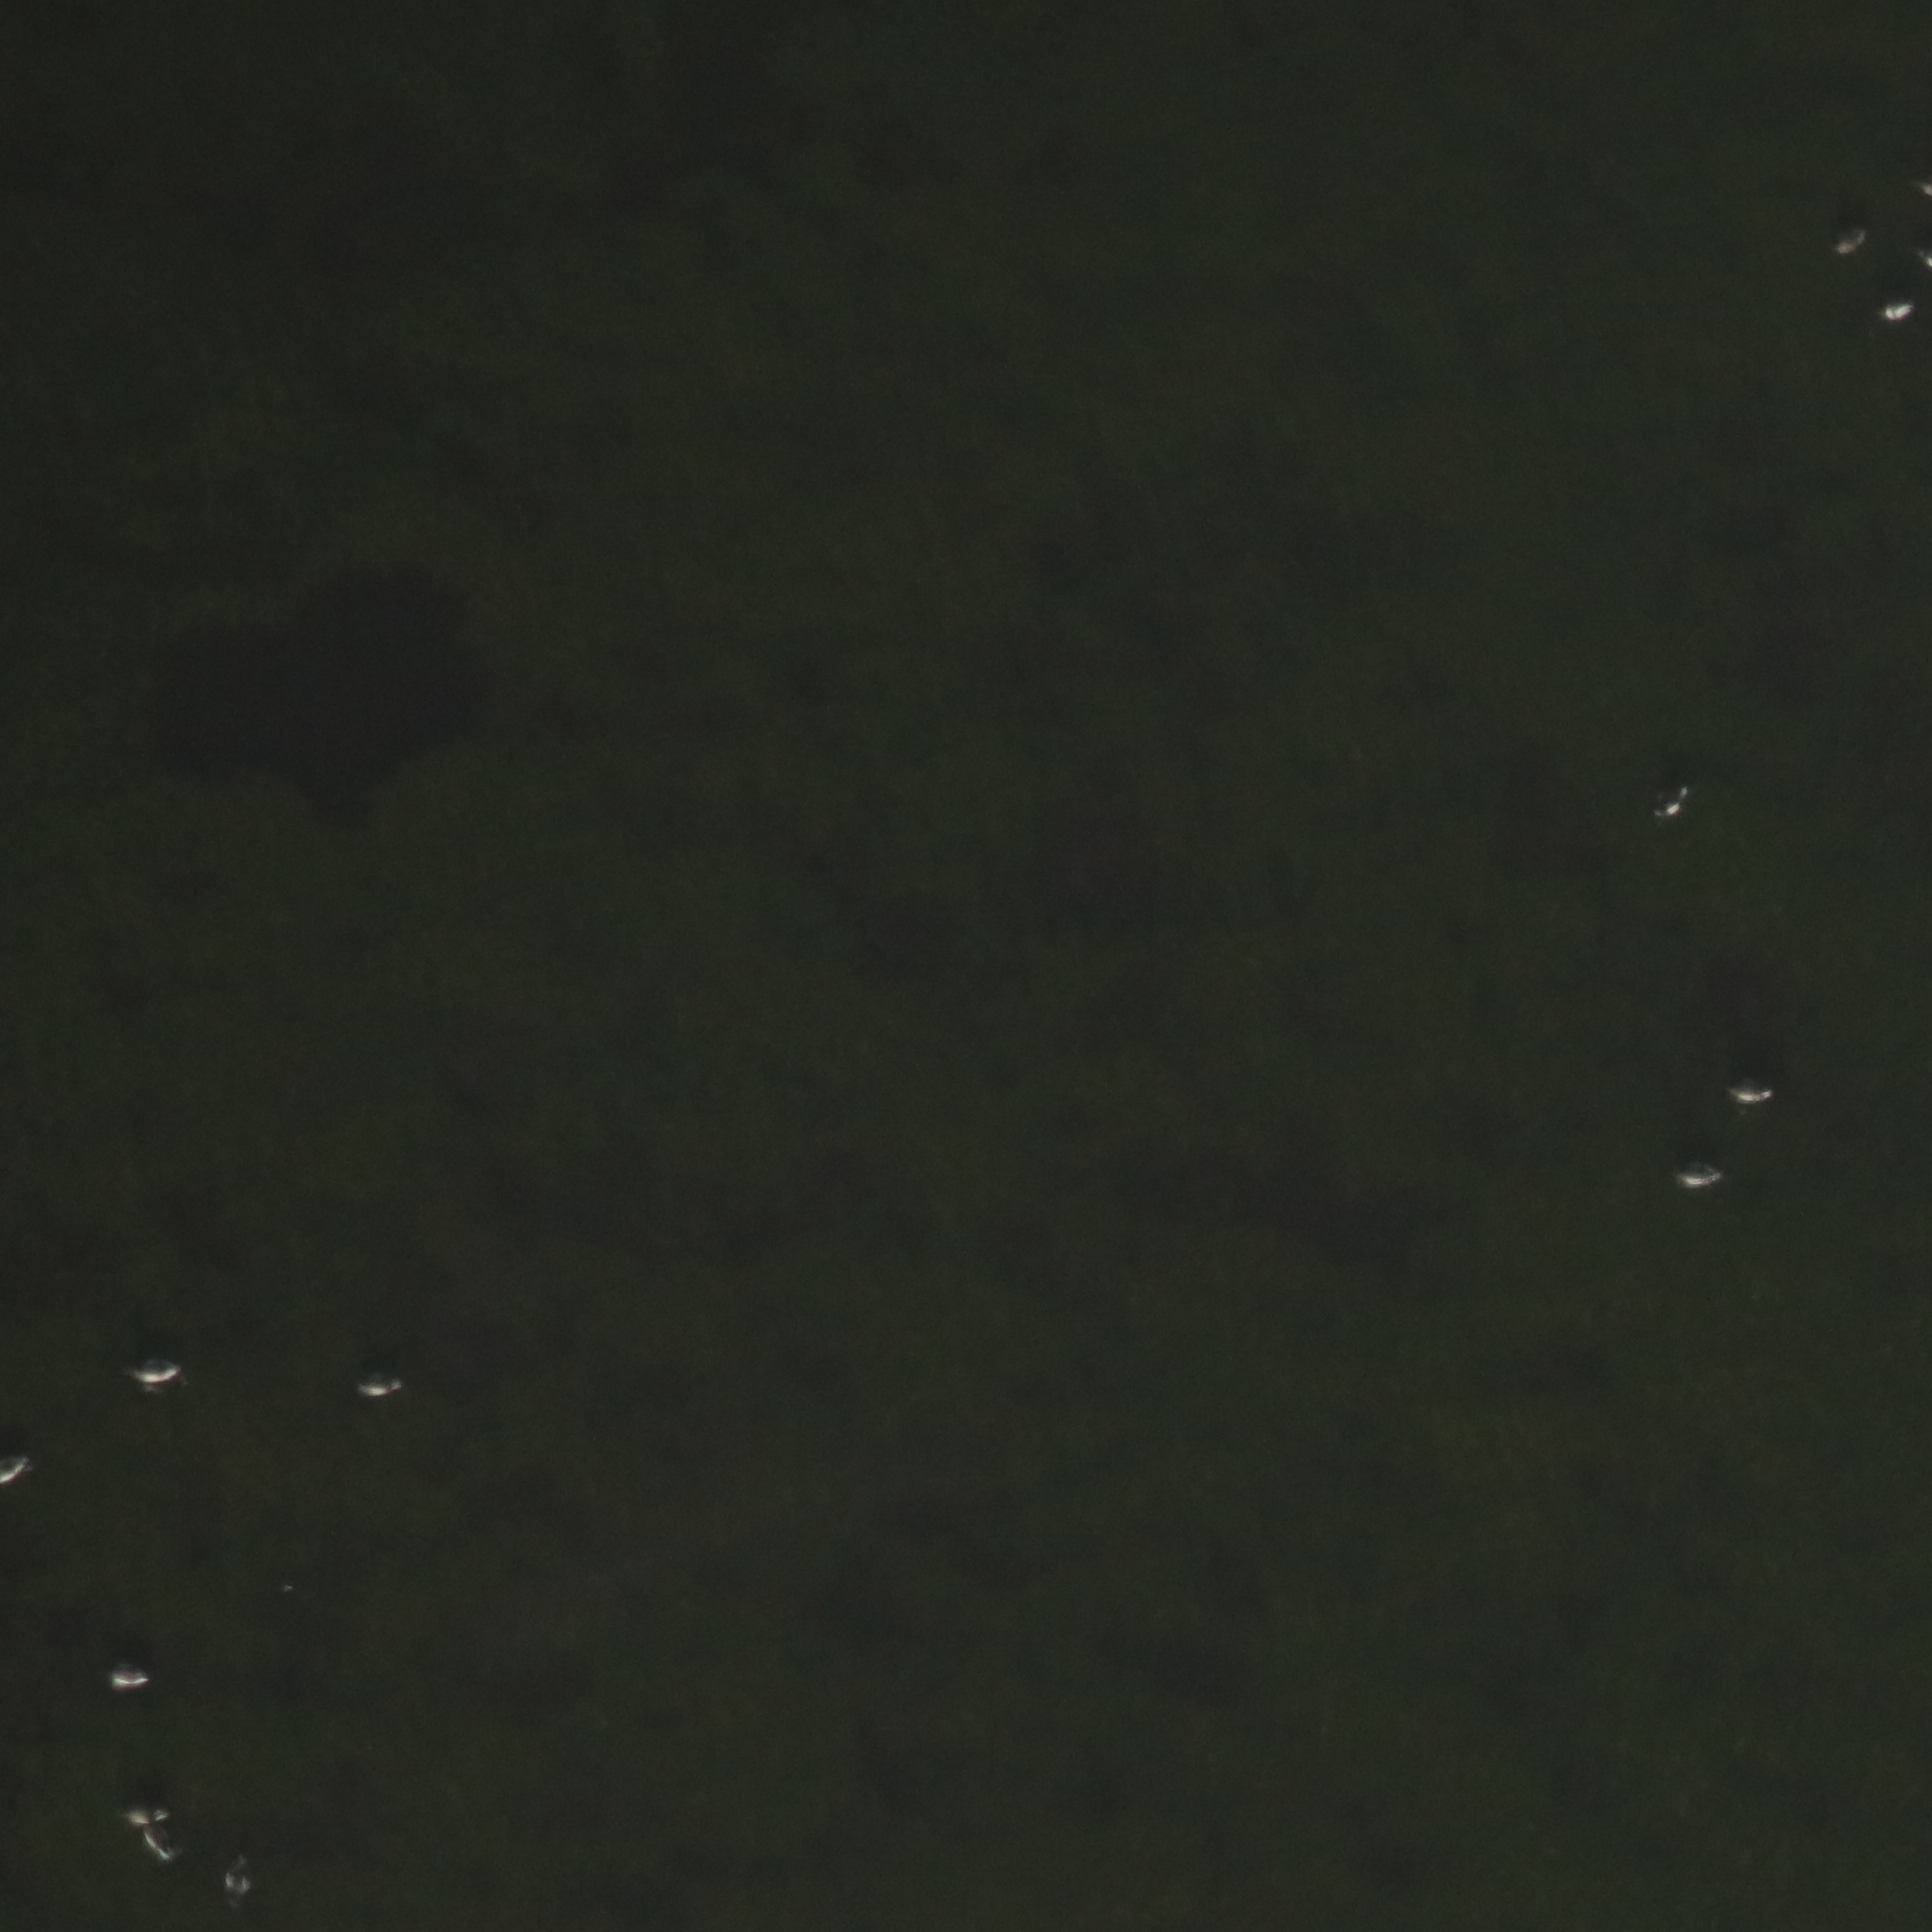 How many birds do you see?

12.